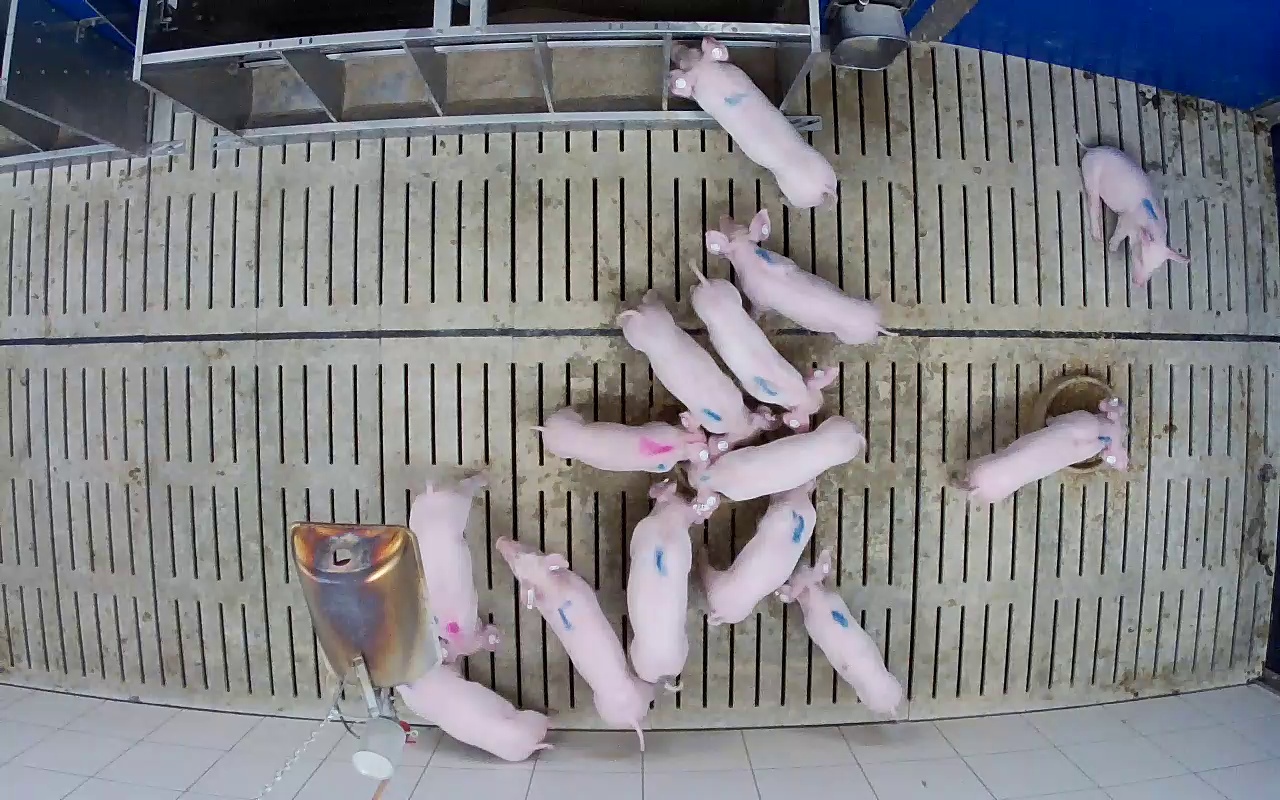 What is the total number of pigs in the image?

14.